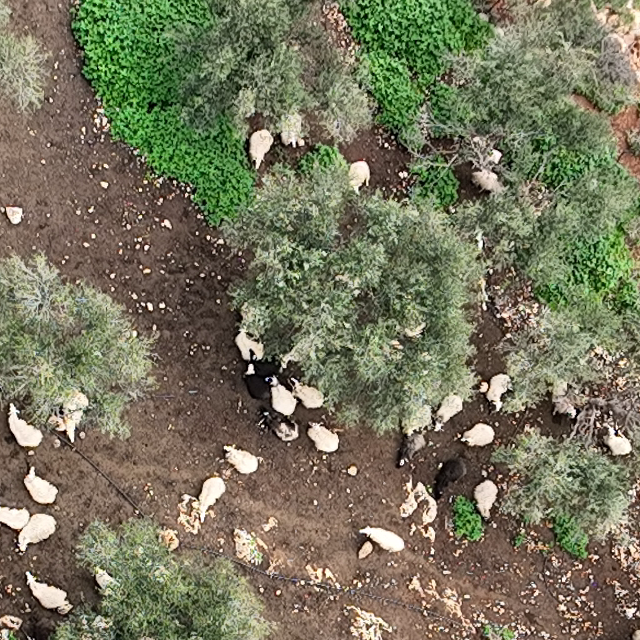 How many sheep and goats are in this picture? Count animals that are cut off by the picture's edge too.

34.